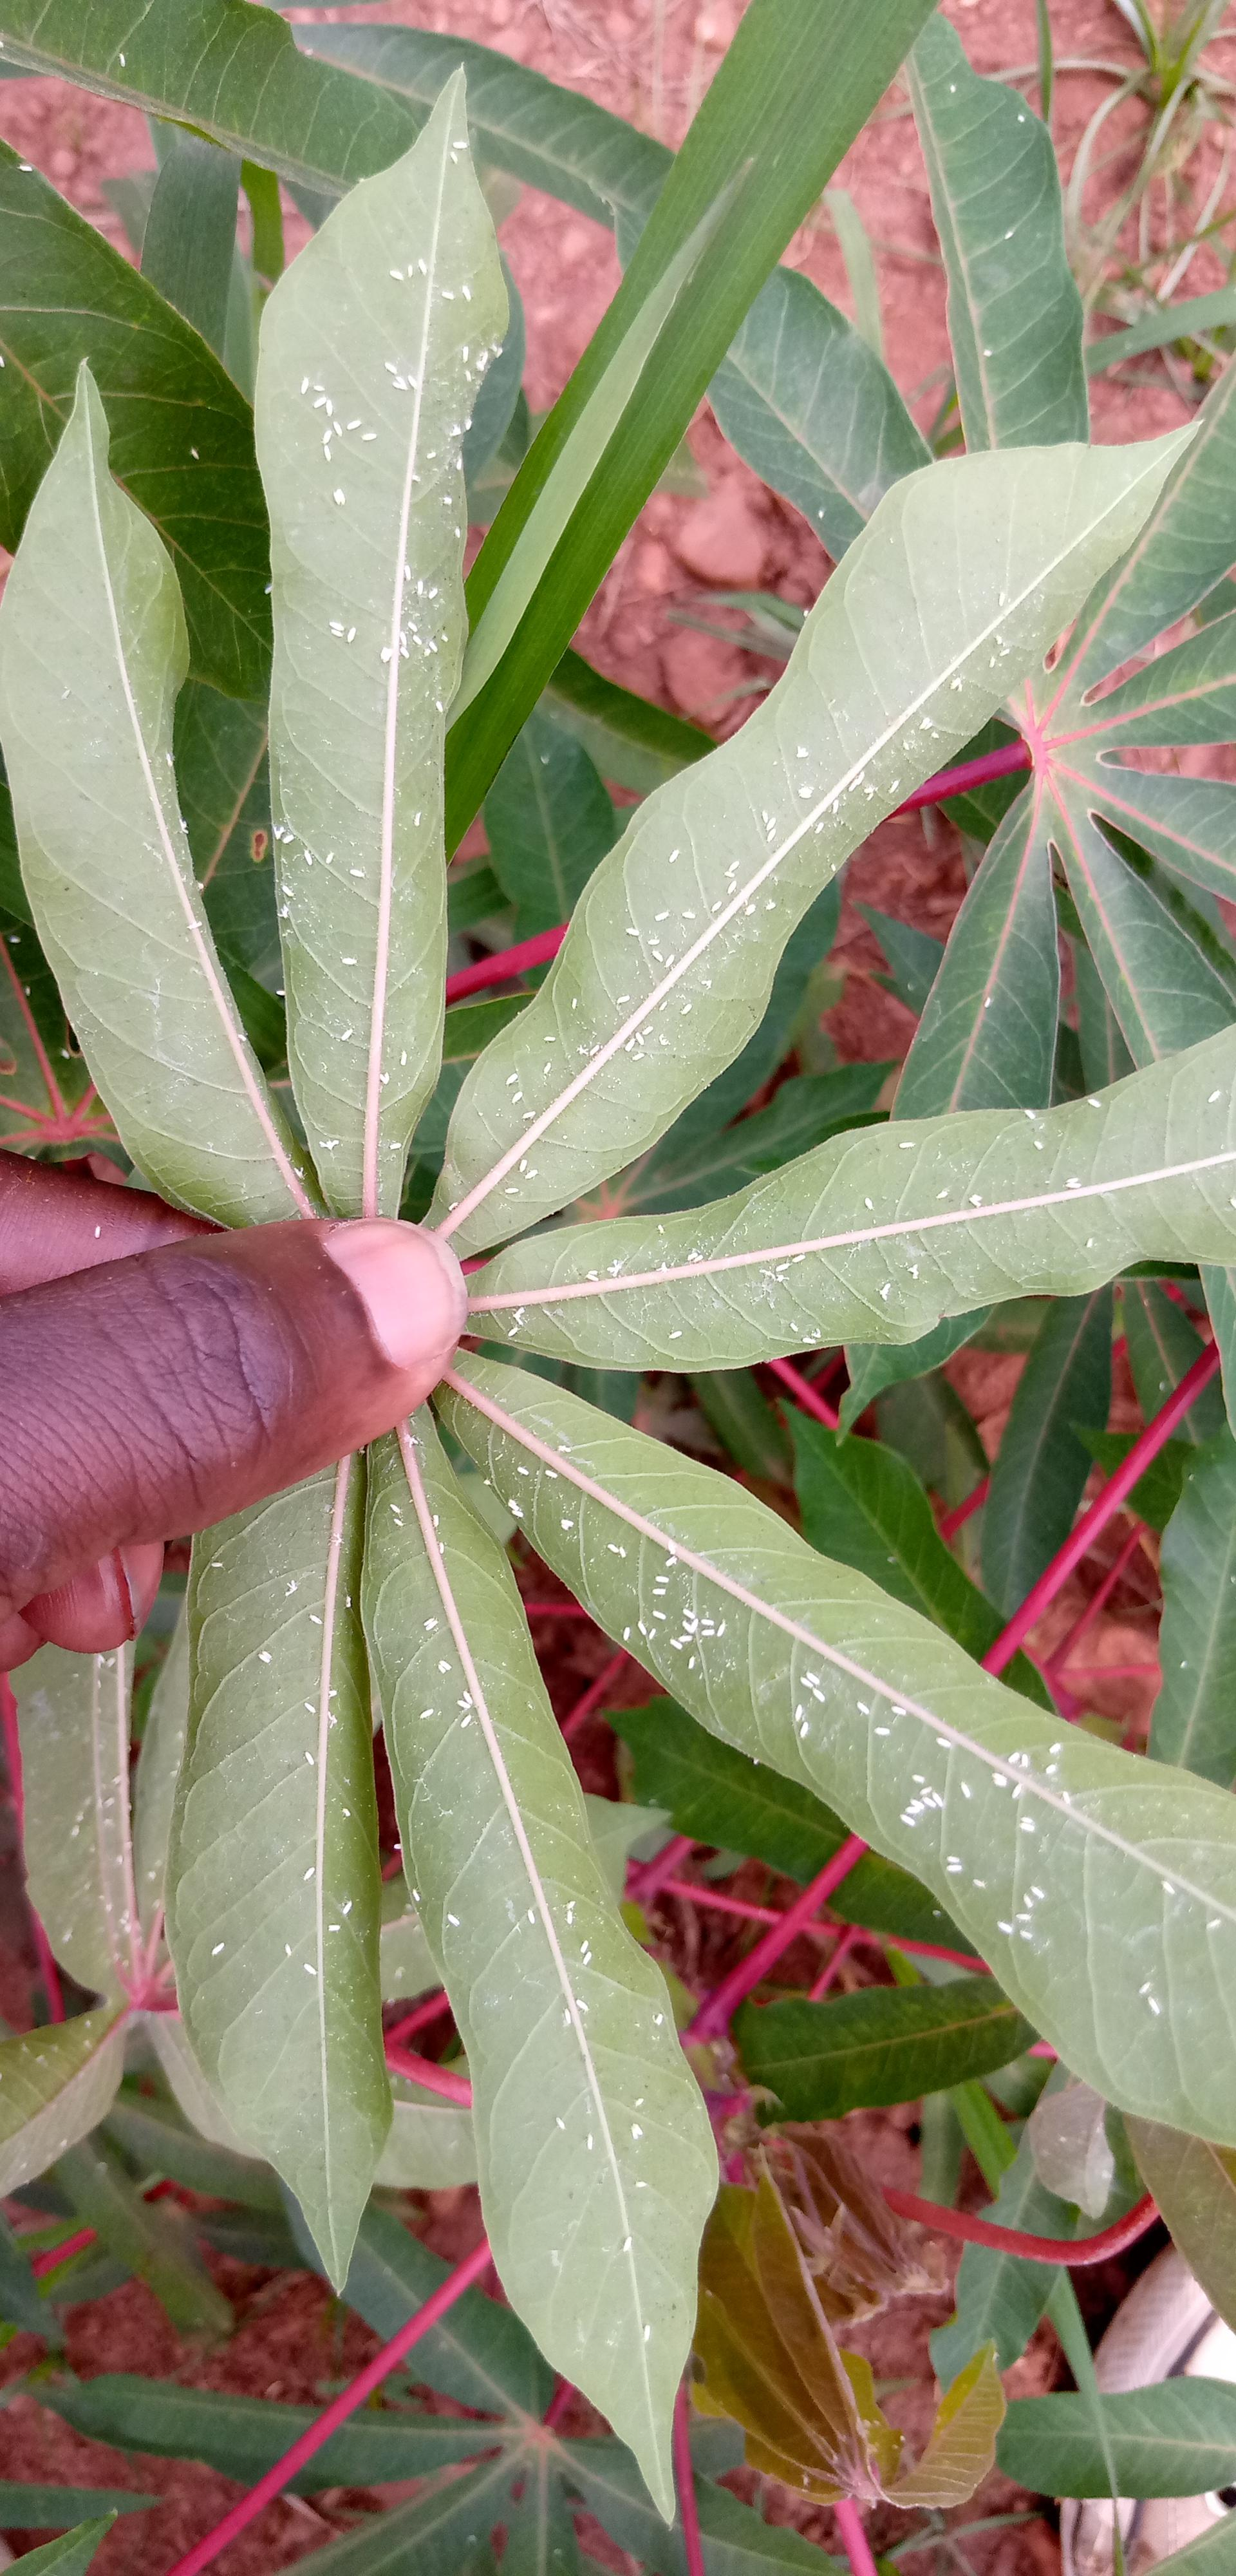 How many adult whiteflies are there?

178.